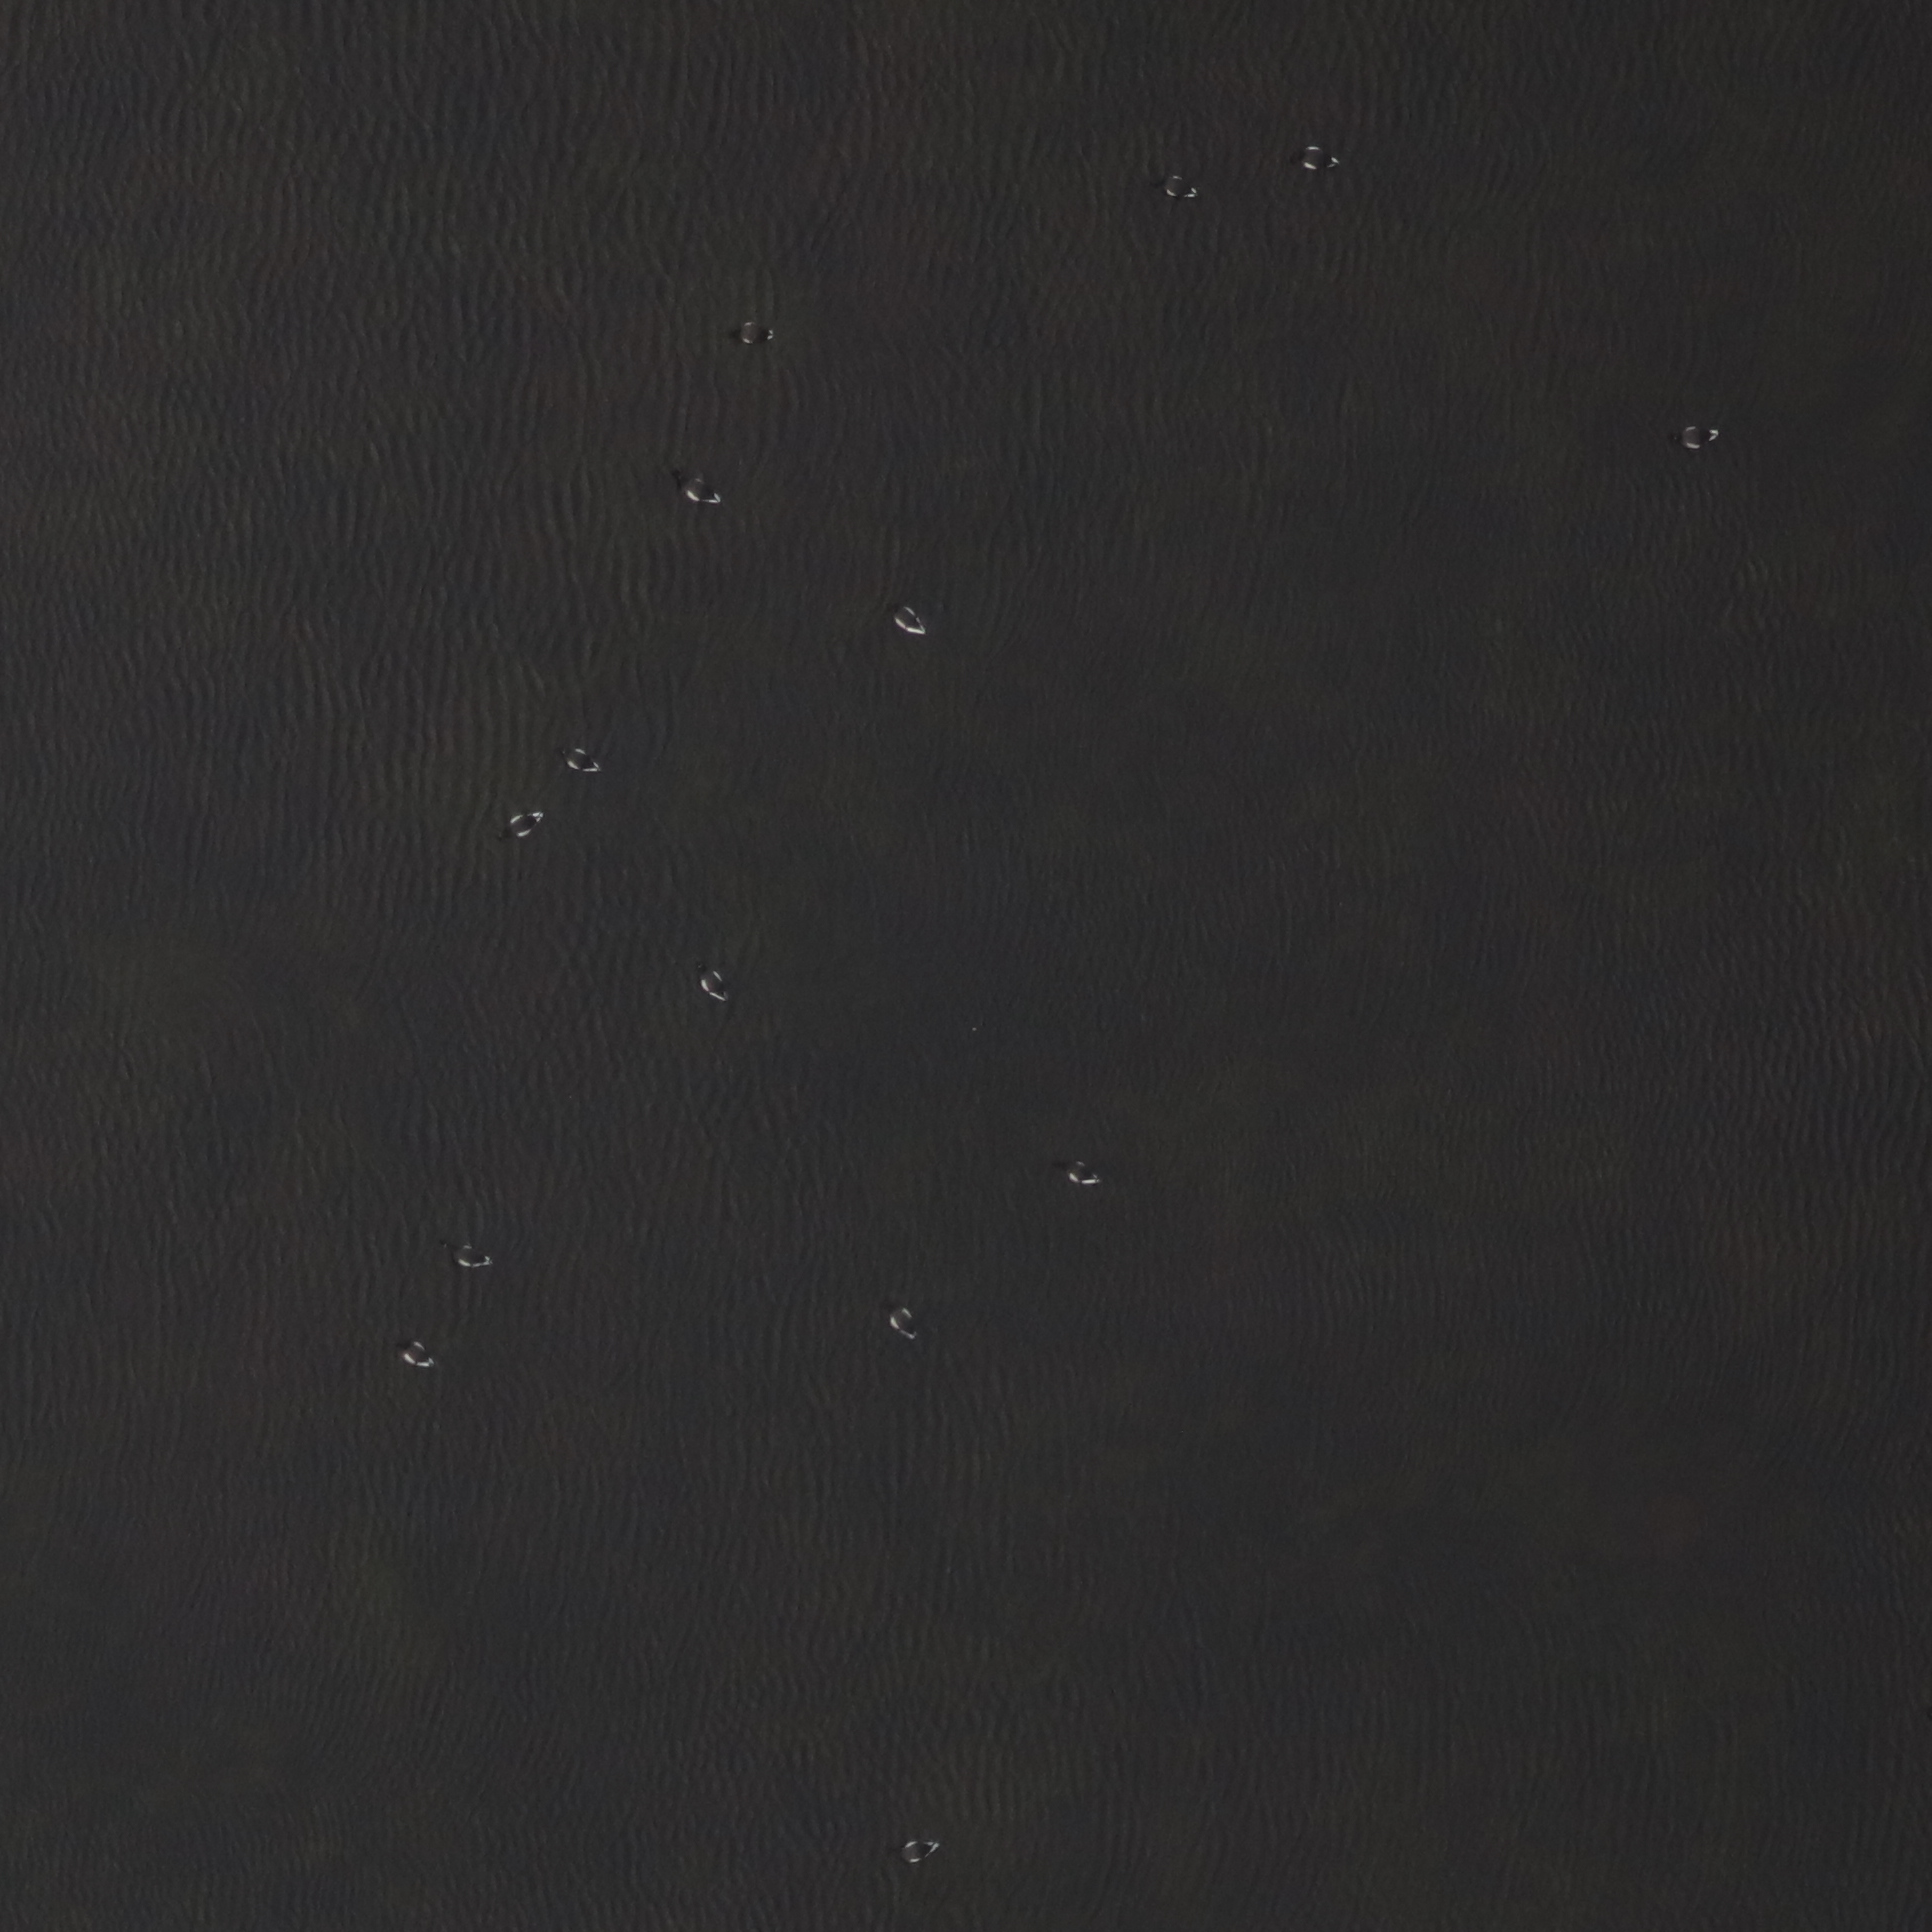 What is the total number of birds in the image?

14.